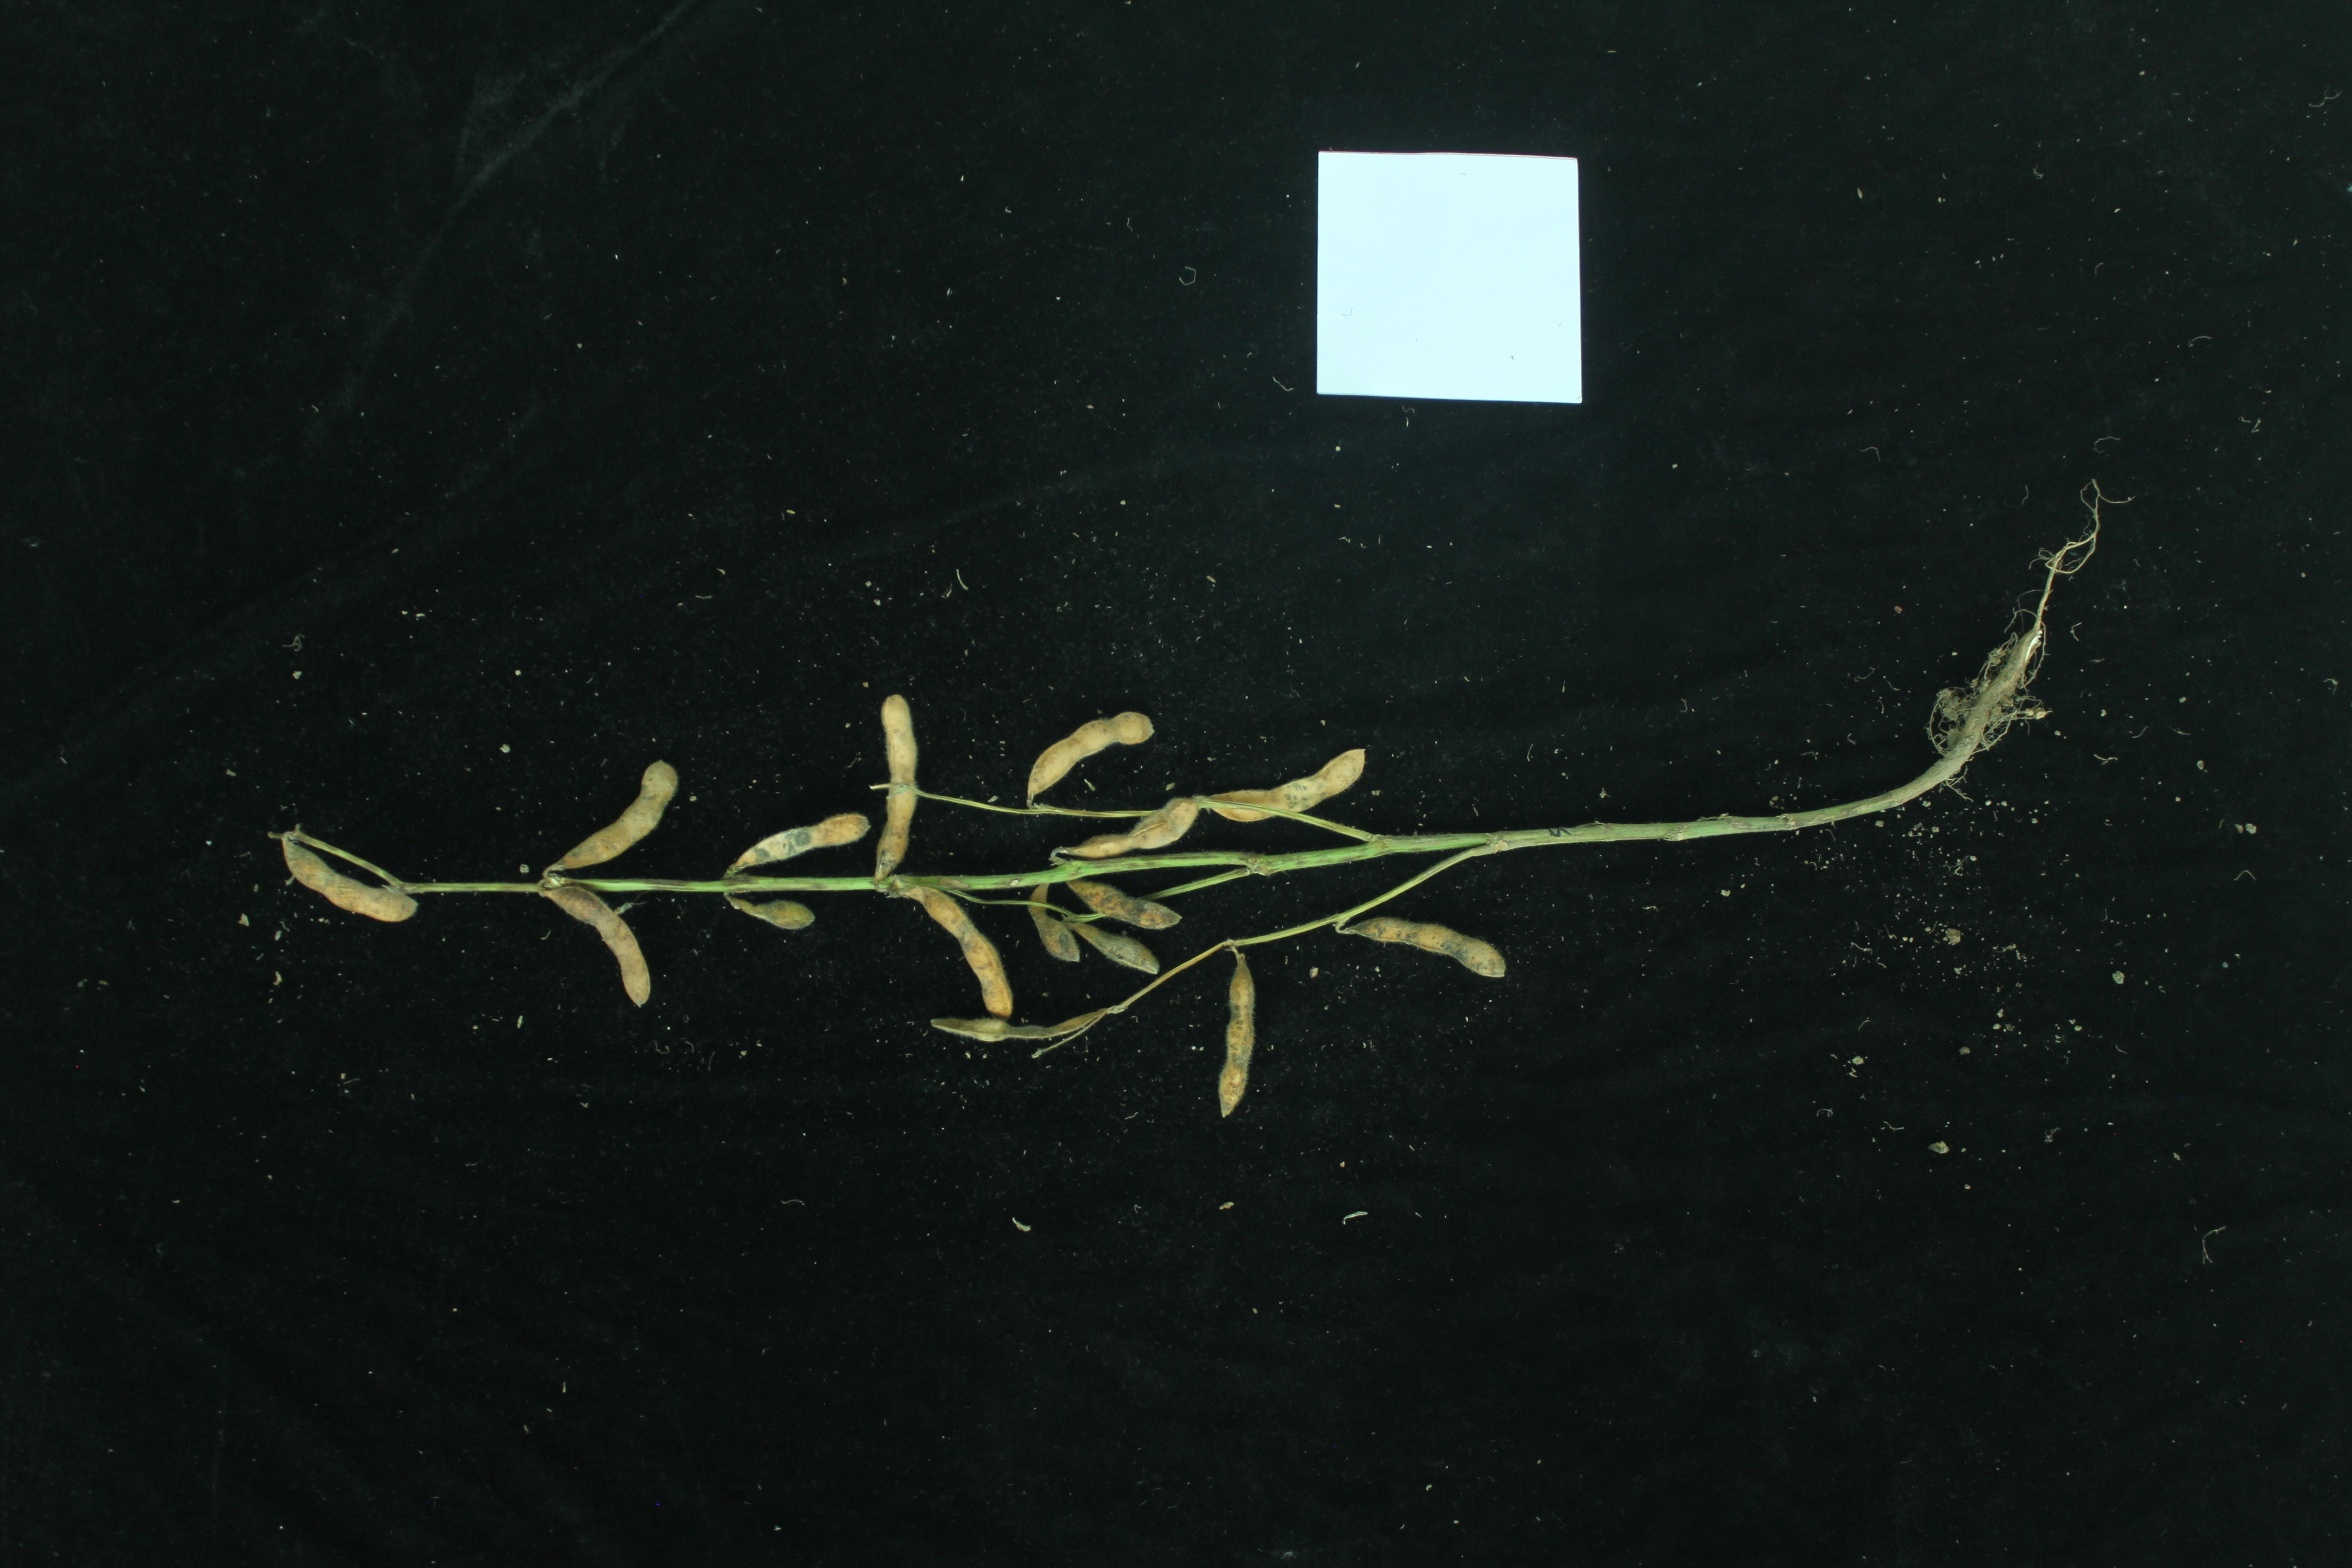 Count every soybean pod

16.